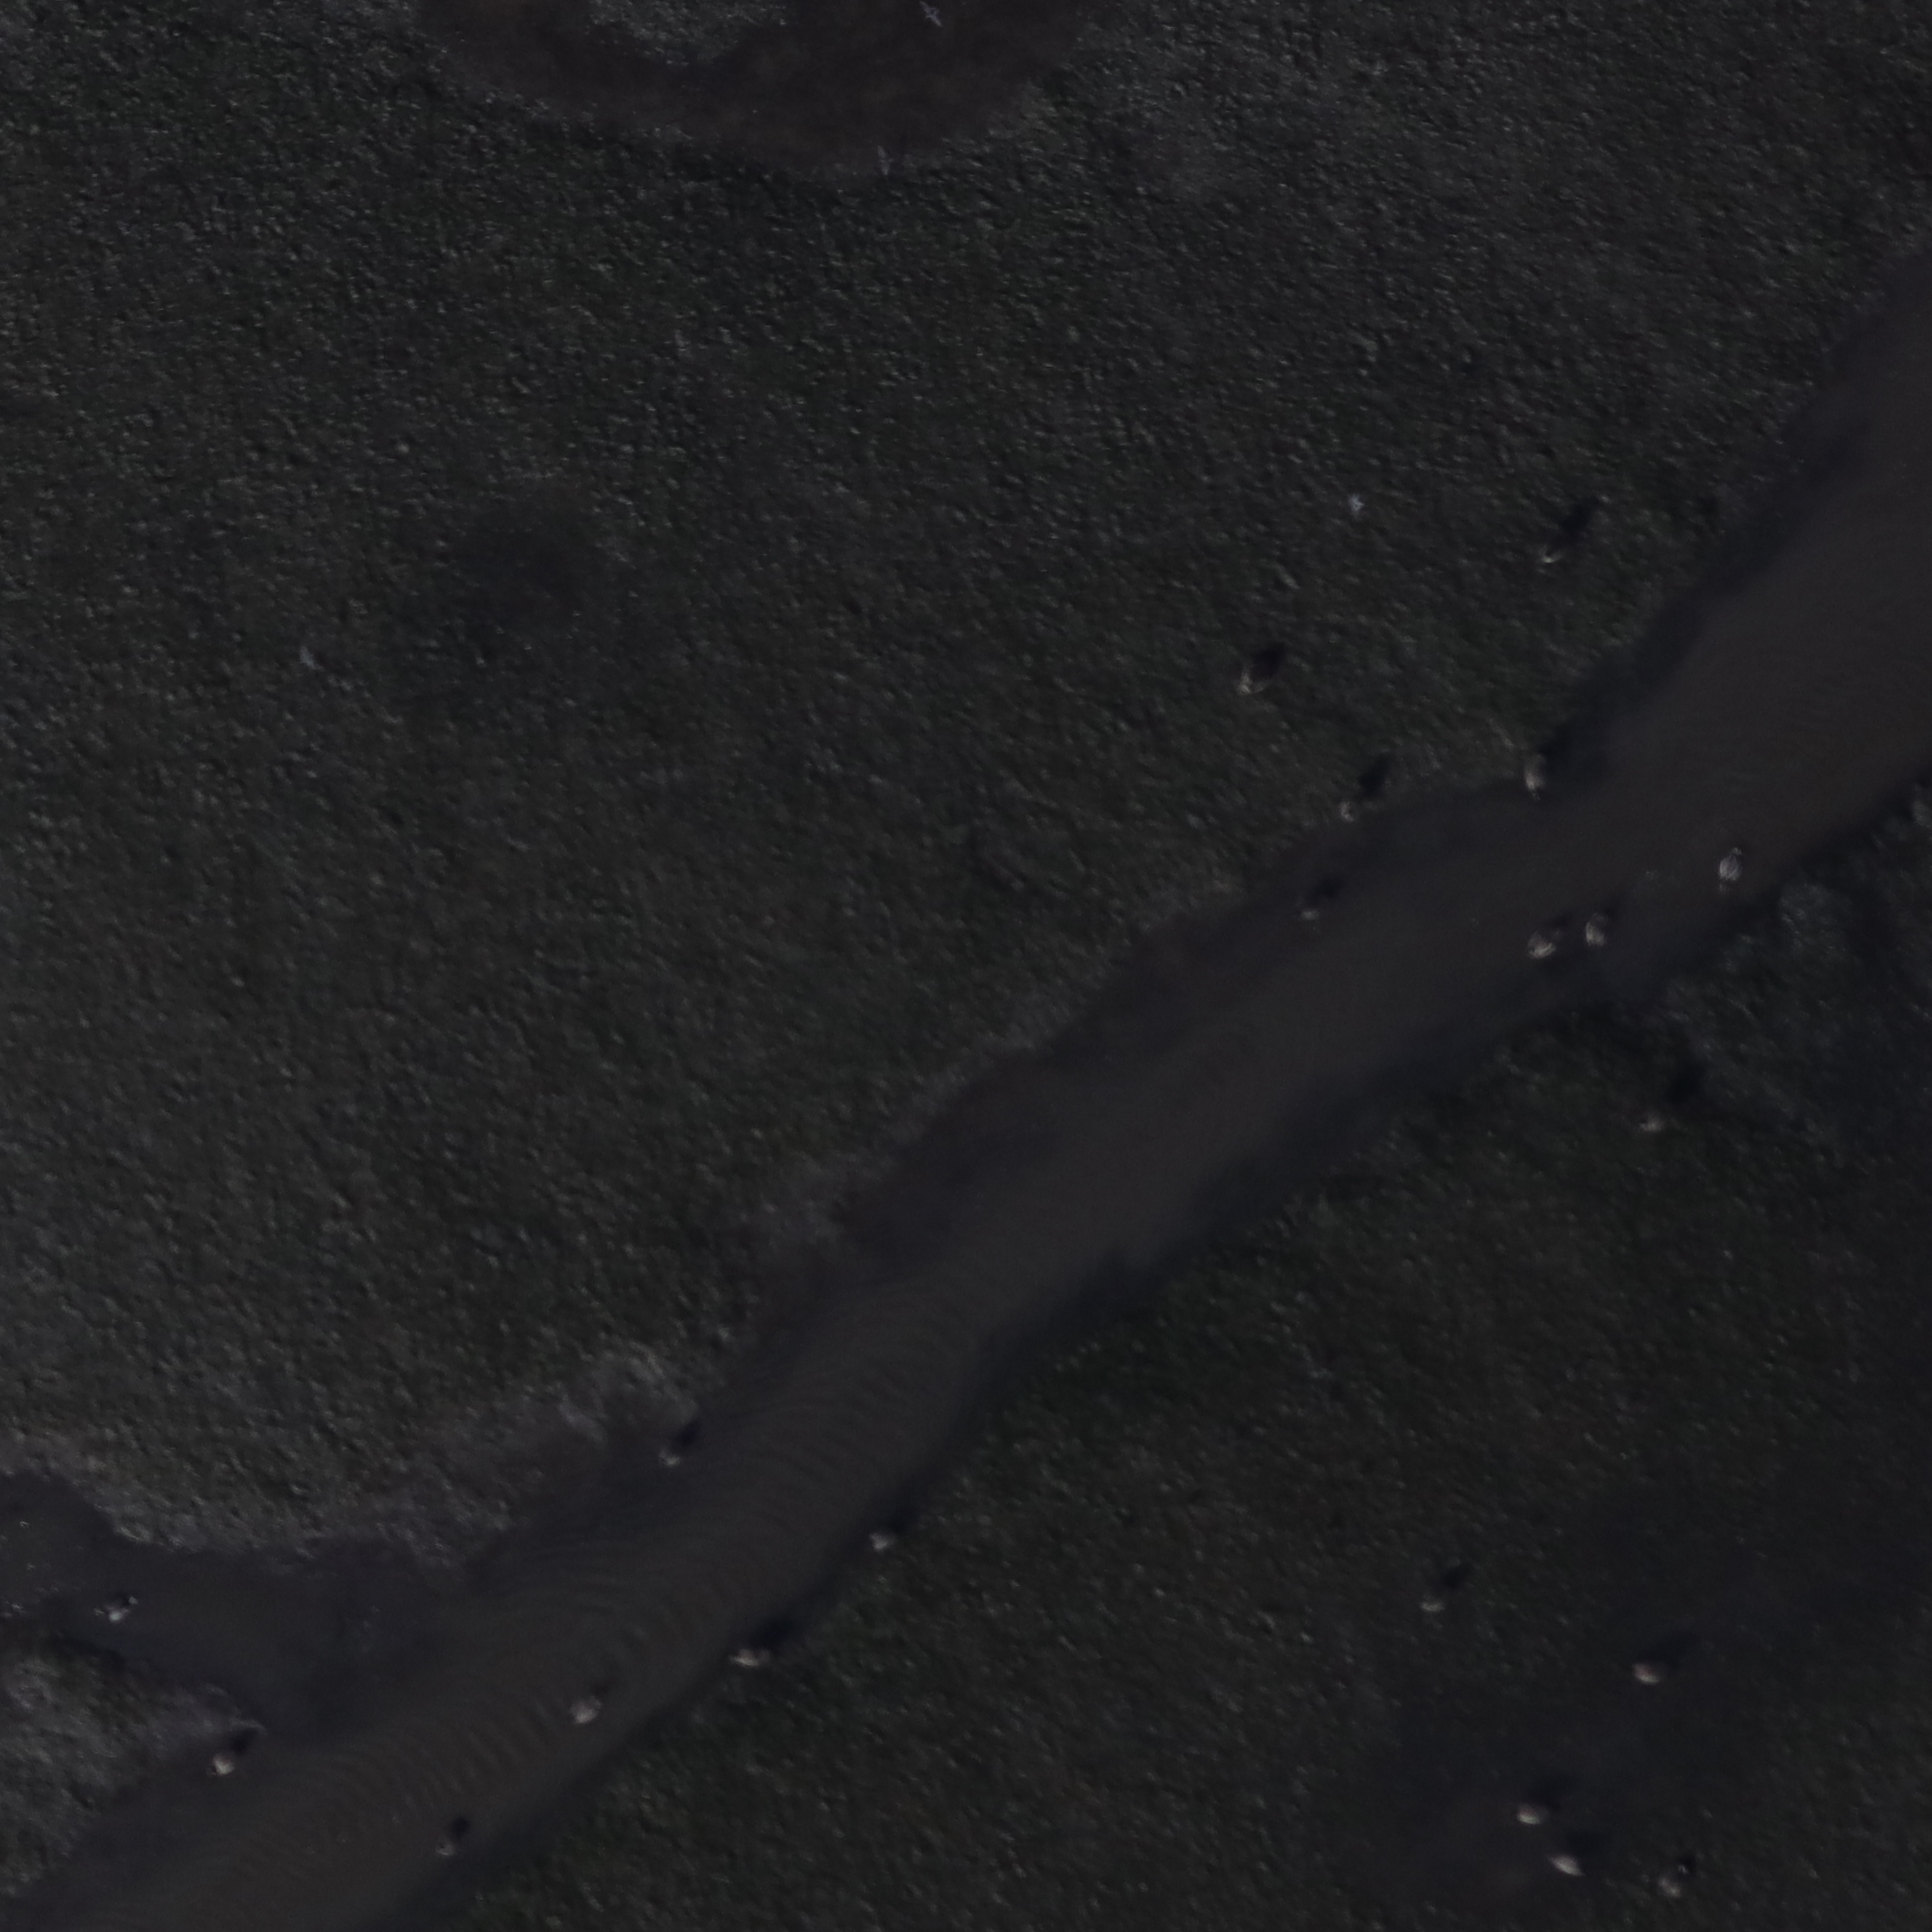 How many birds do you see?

21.